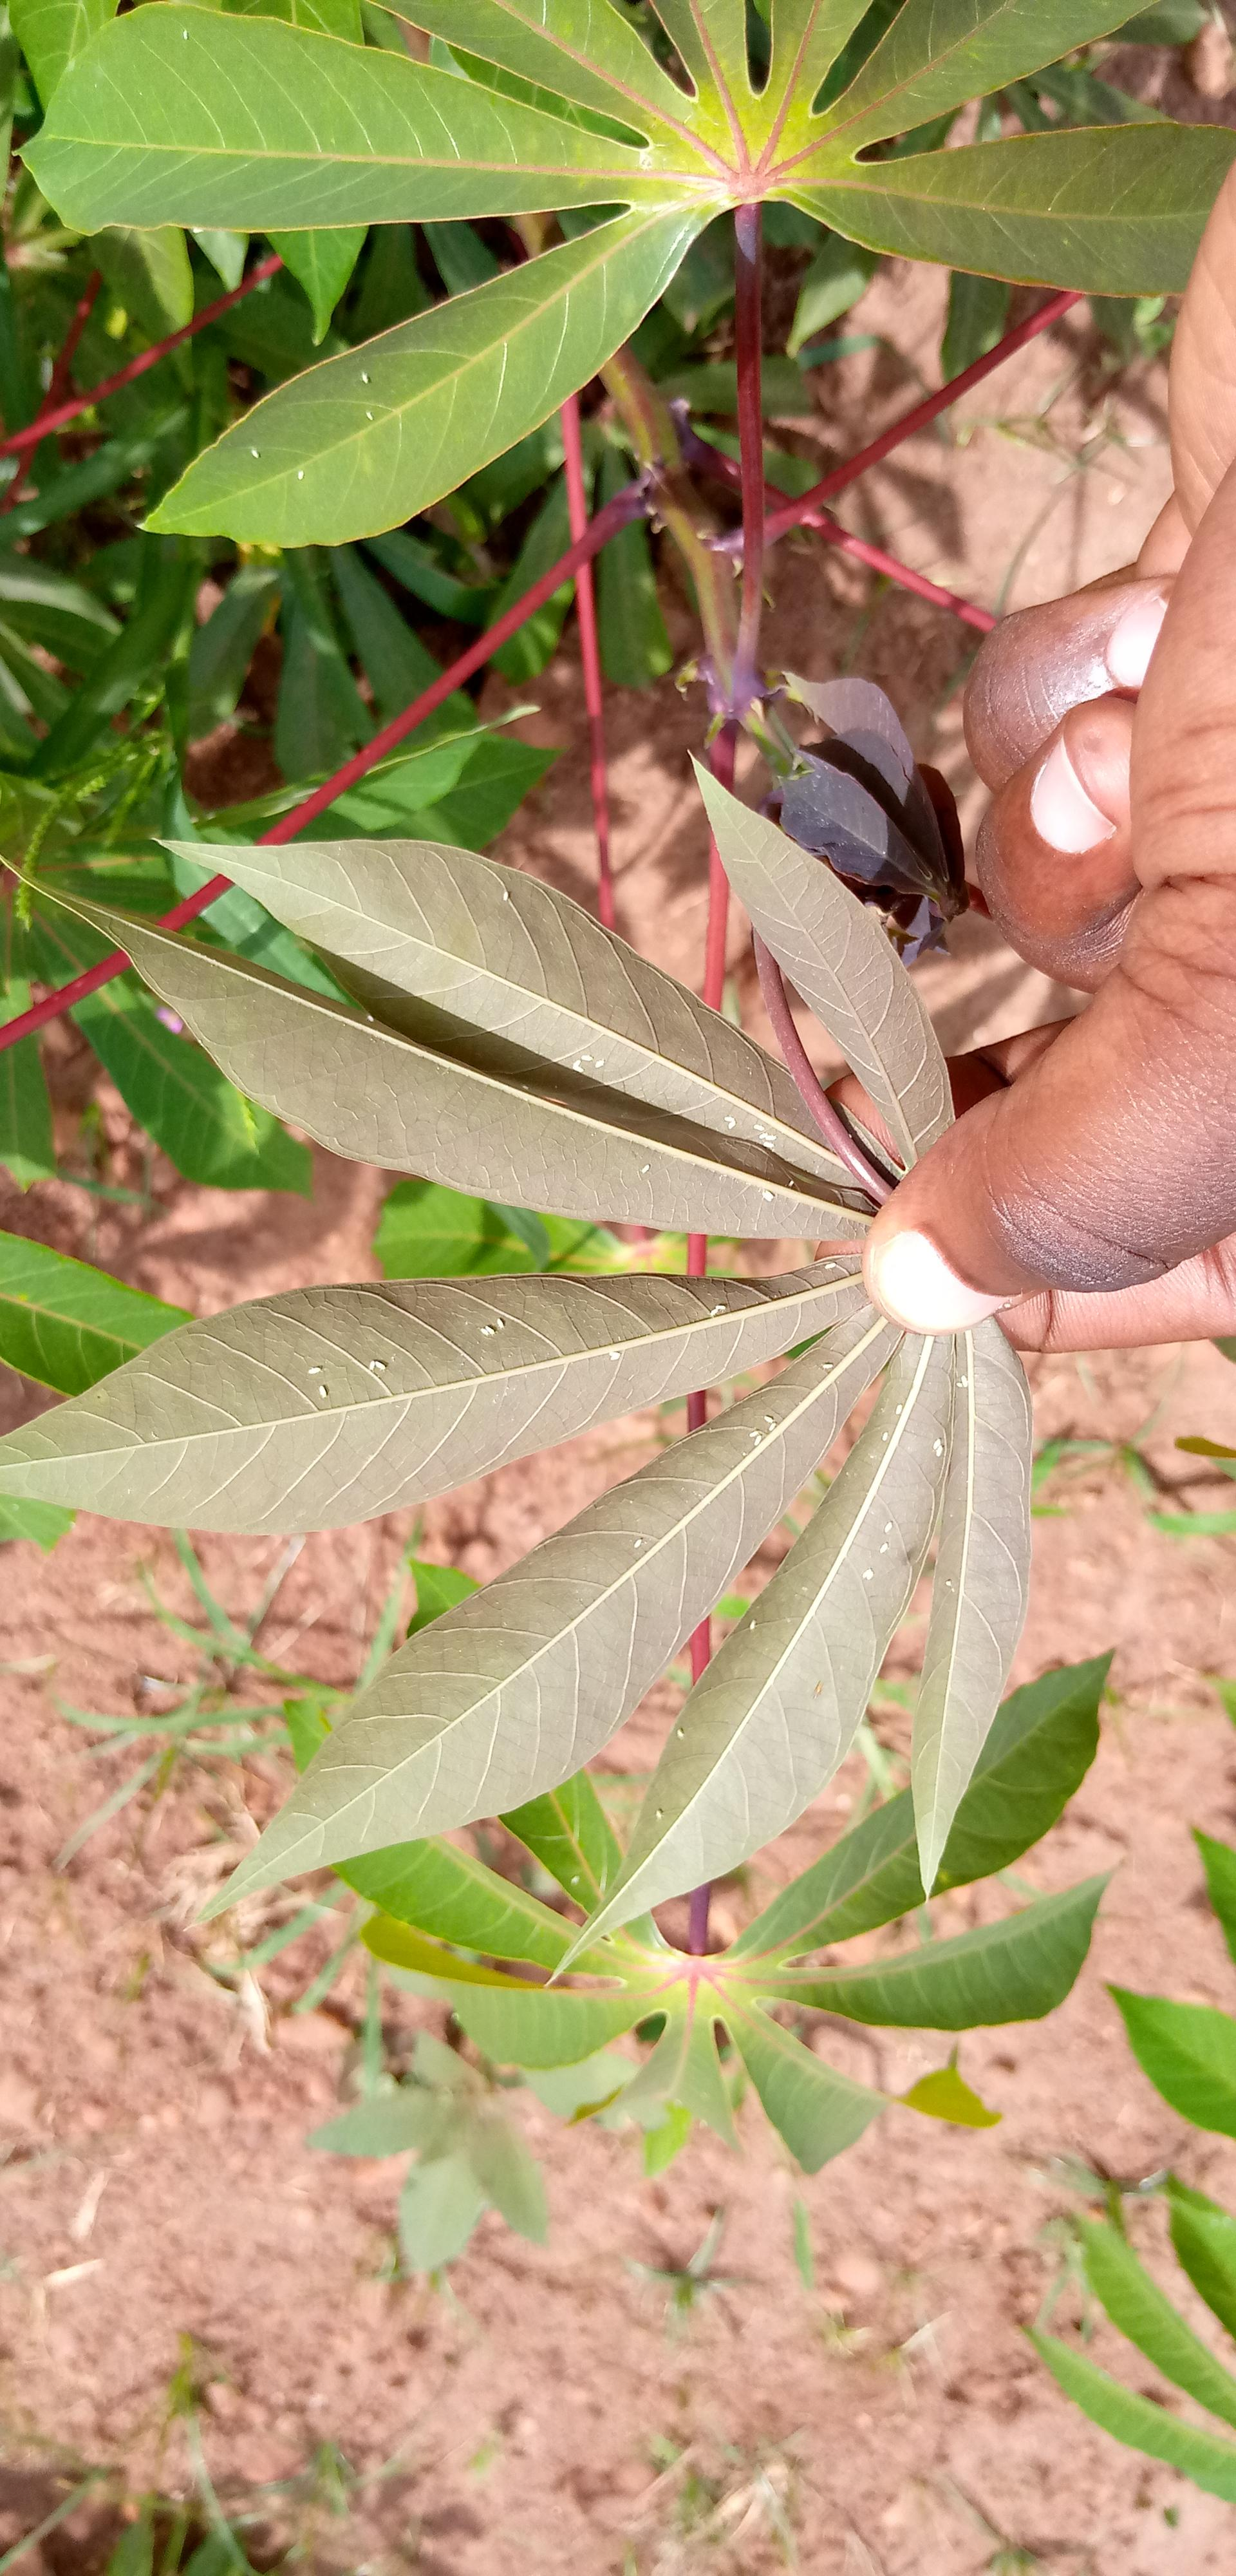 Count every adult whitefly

53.